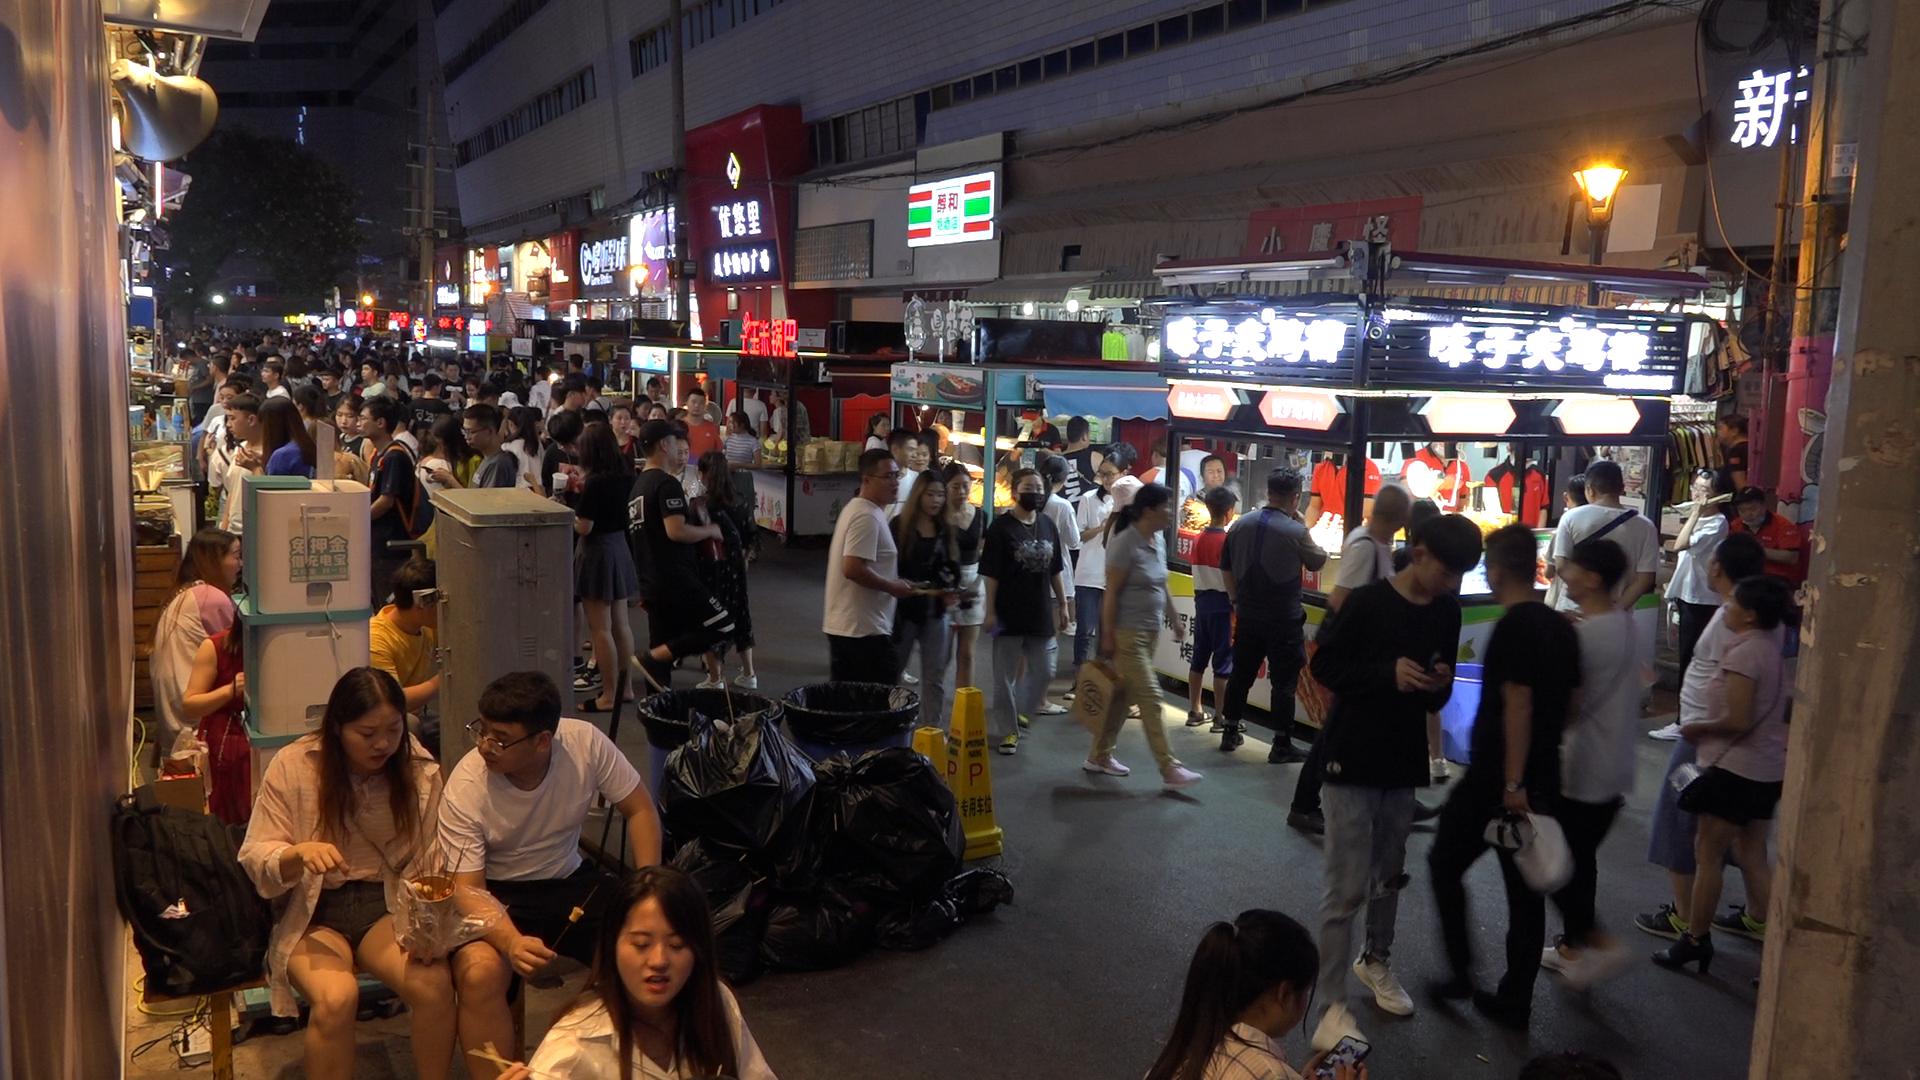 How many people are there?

156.